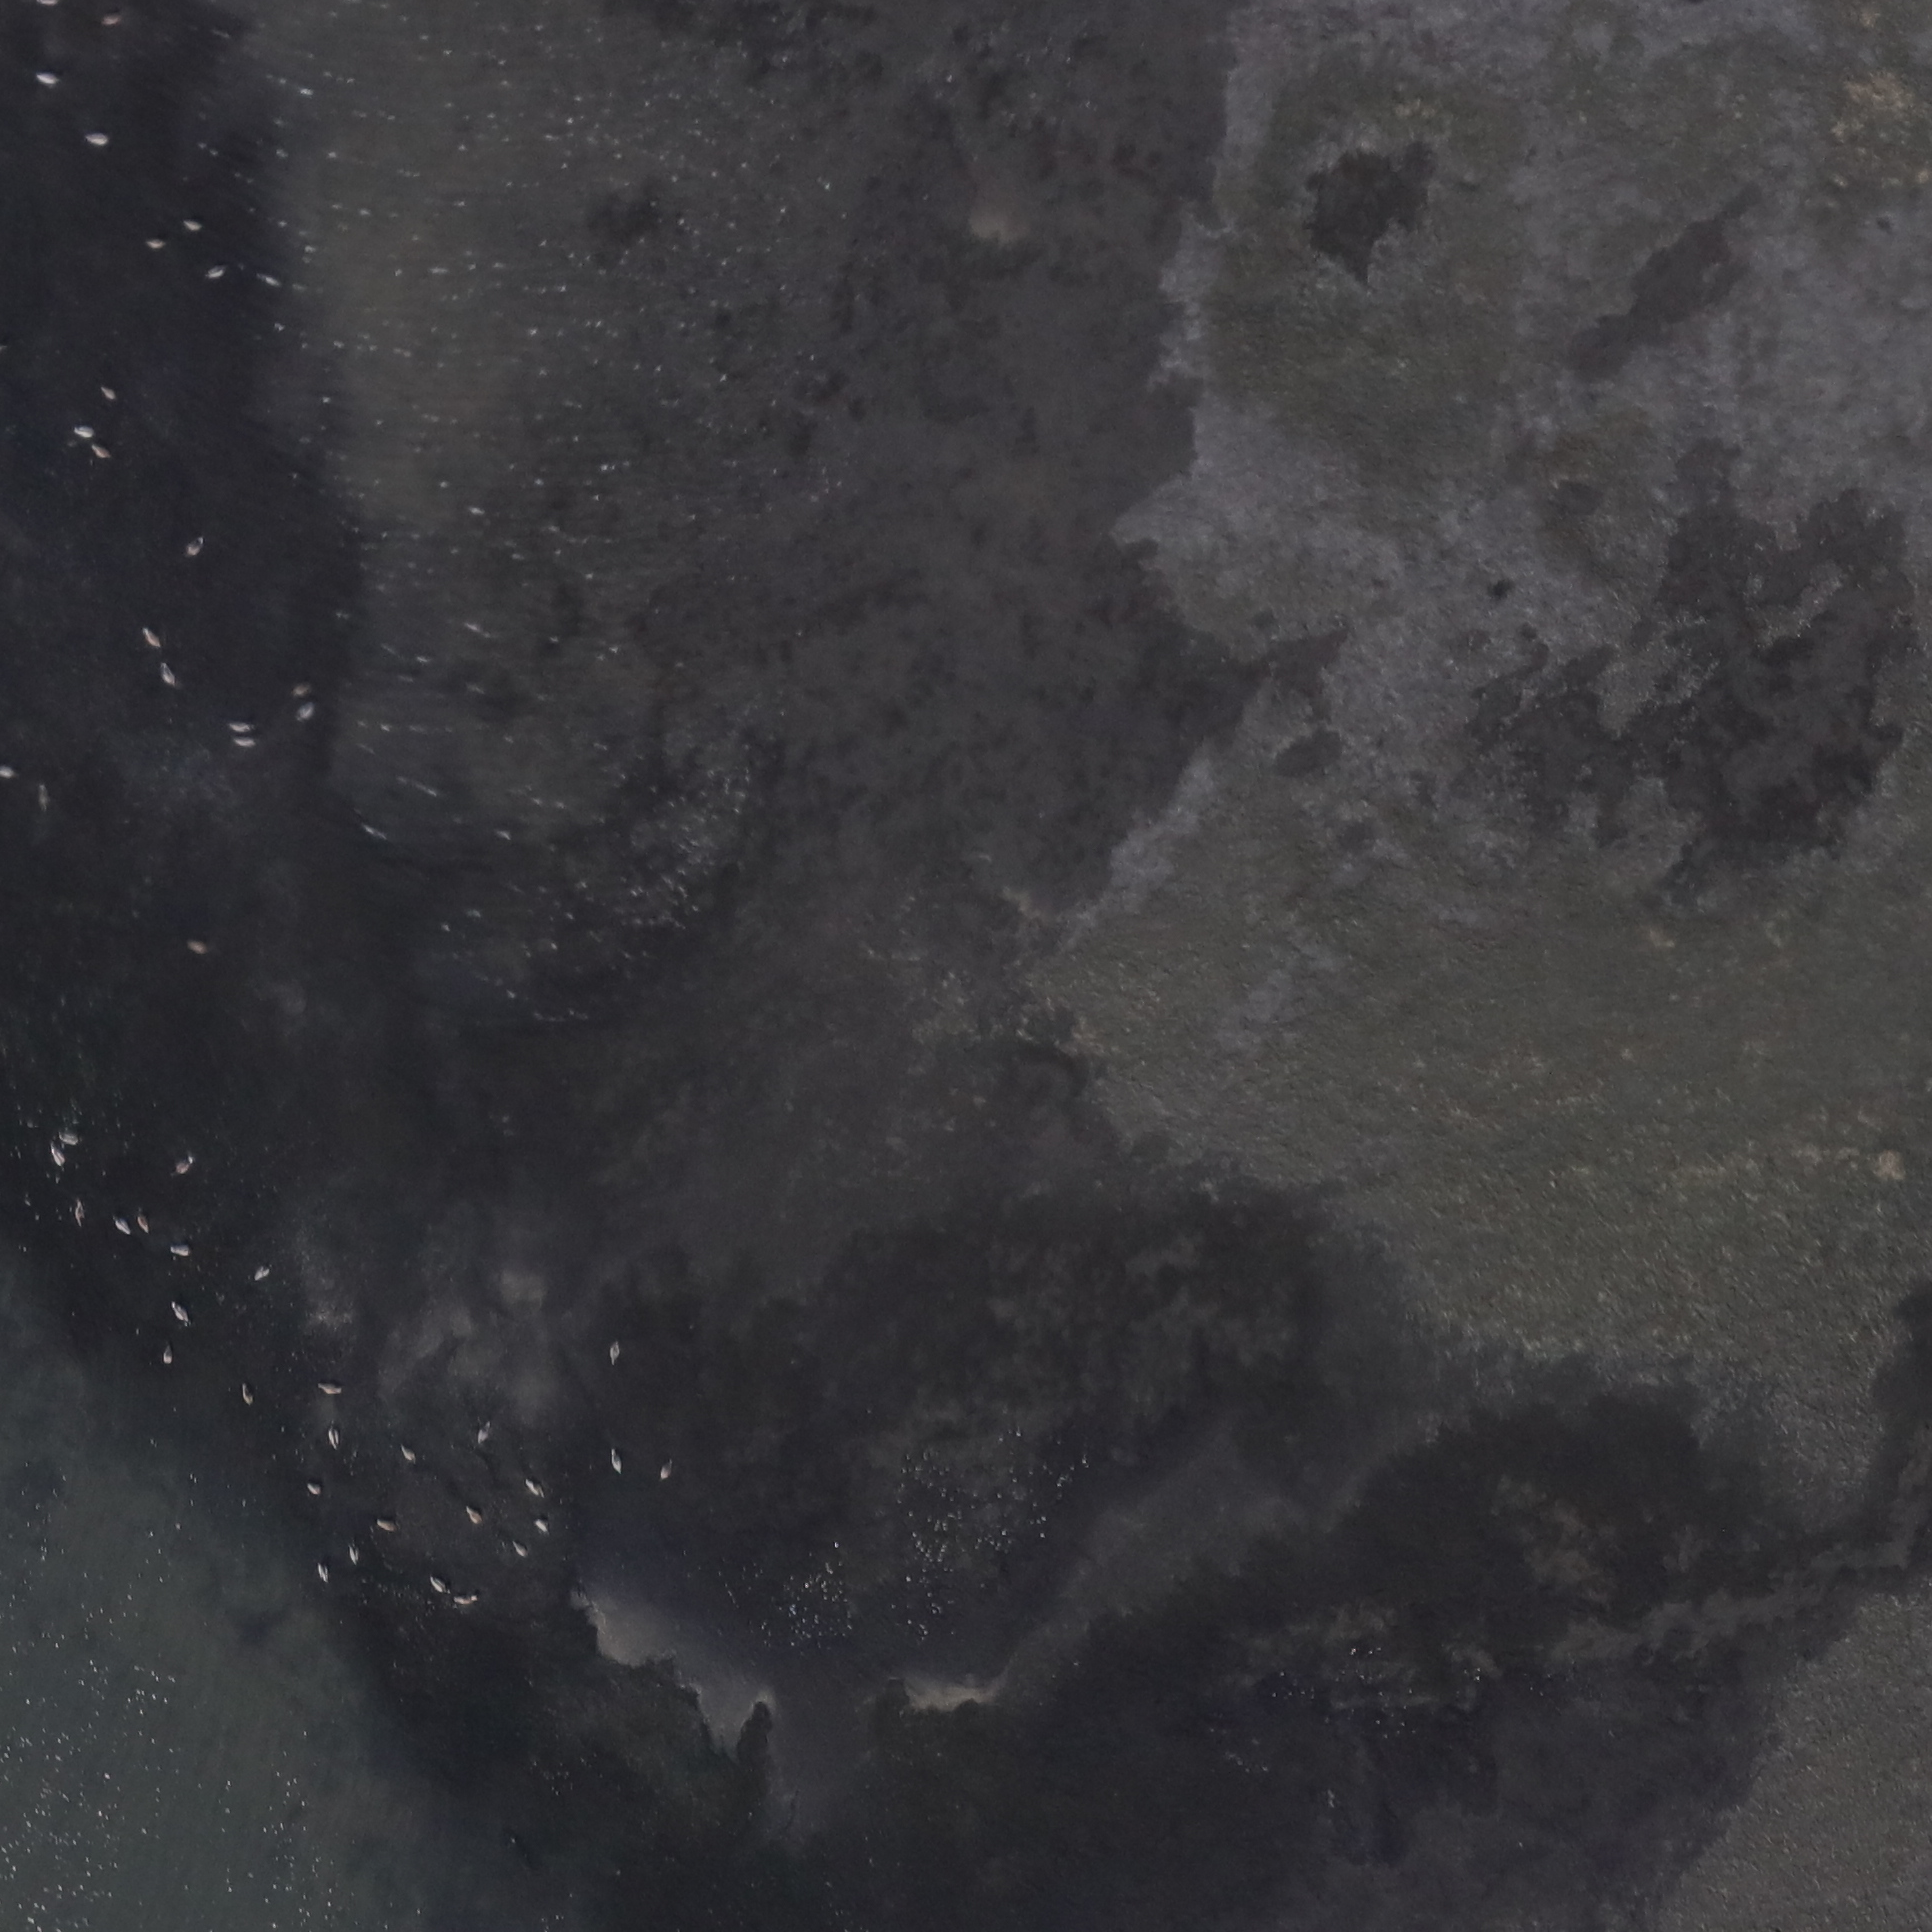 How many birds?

47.